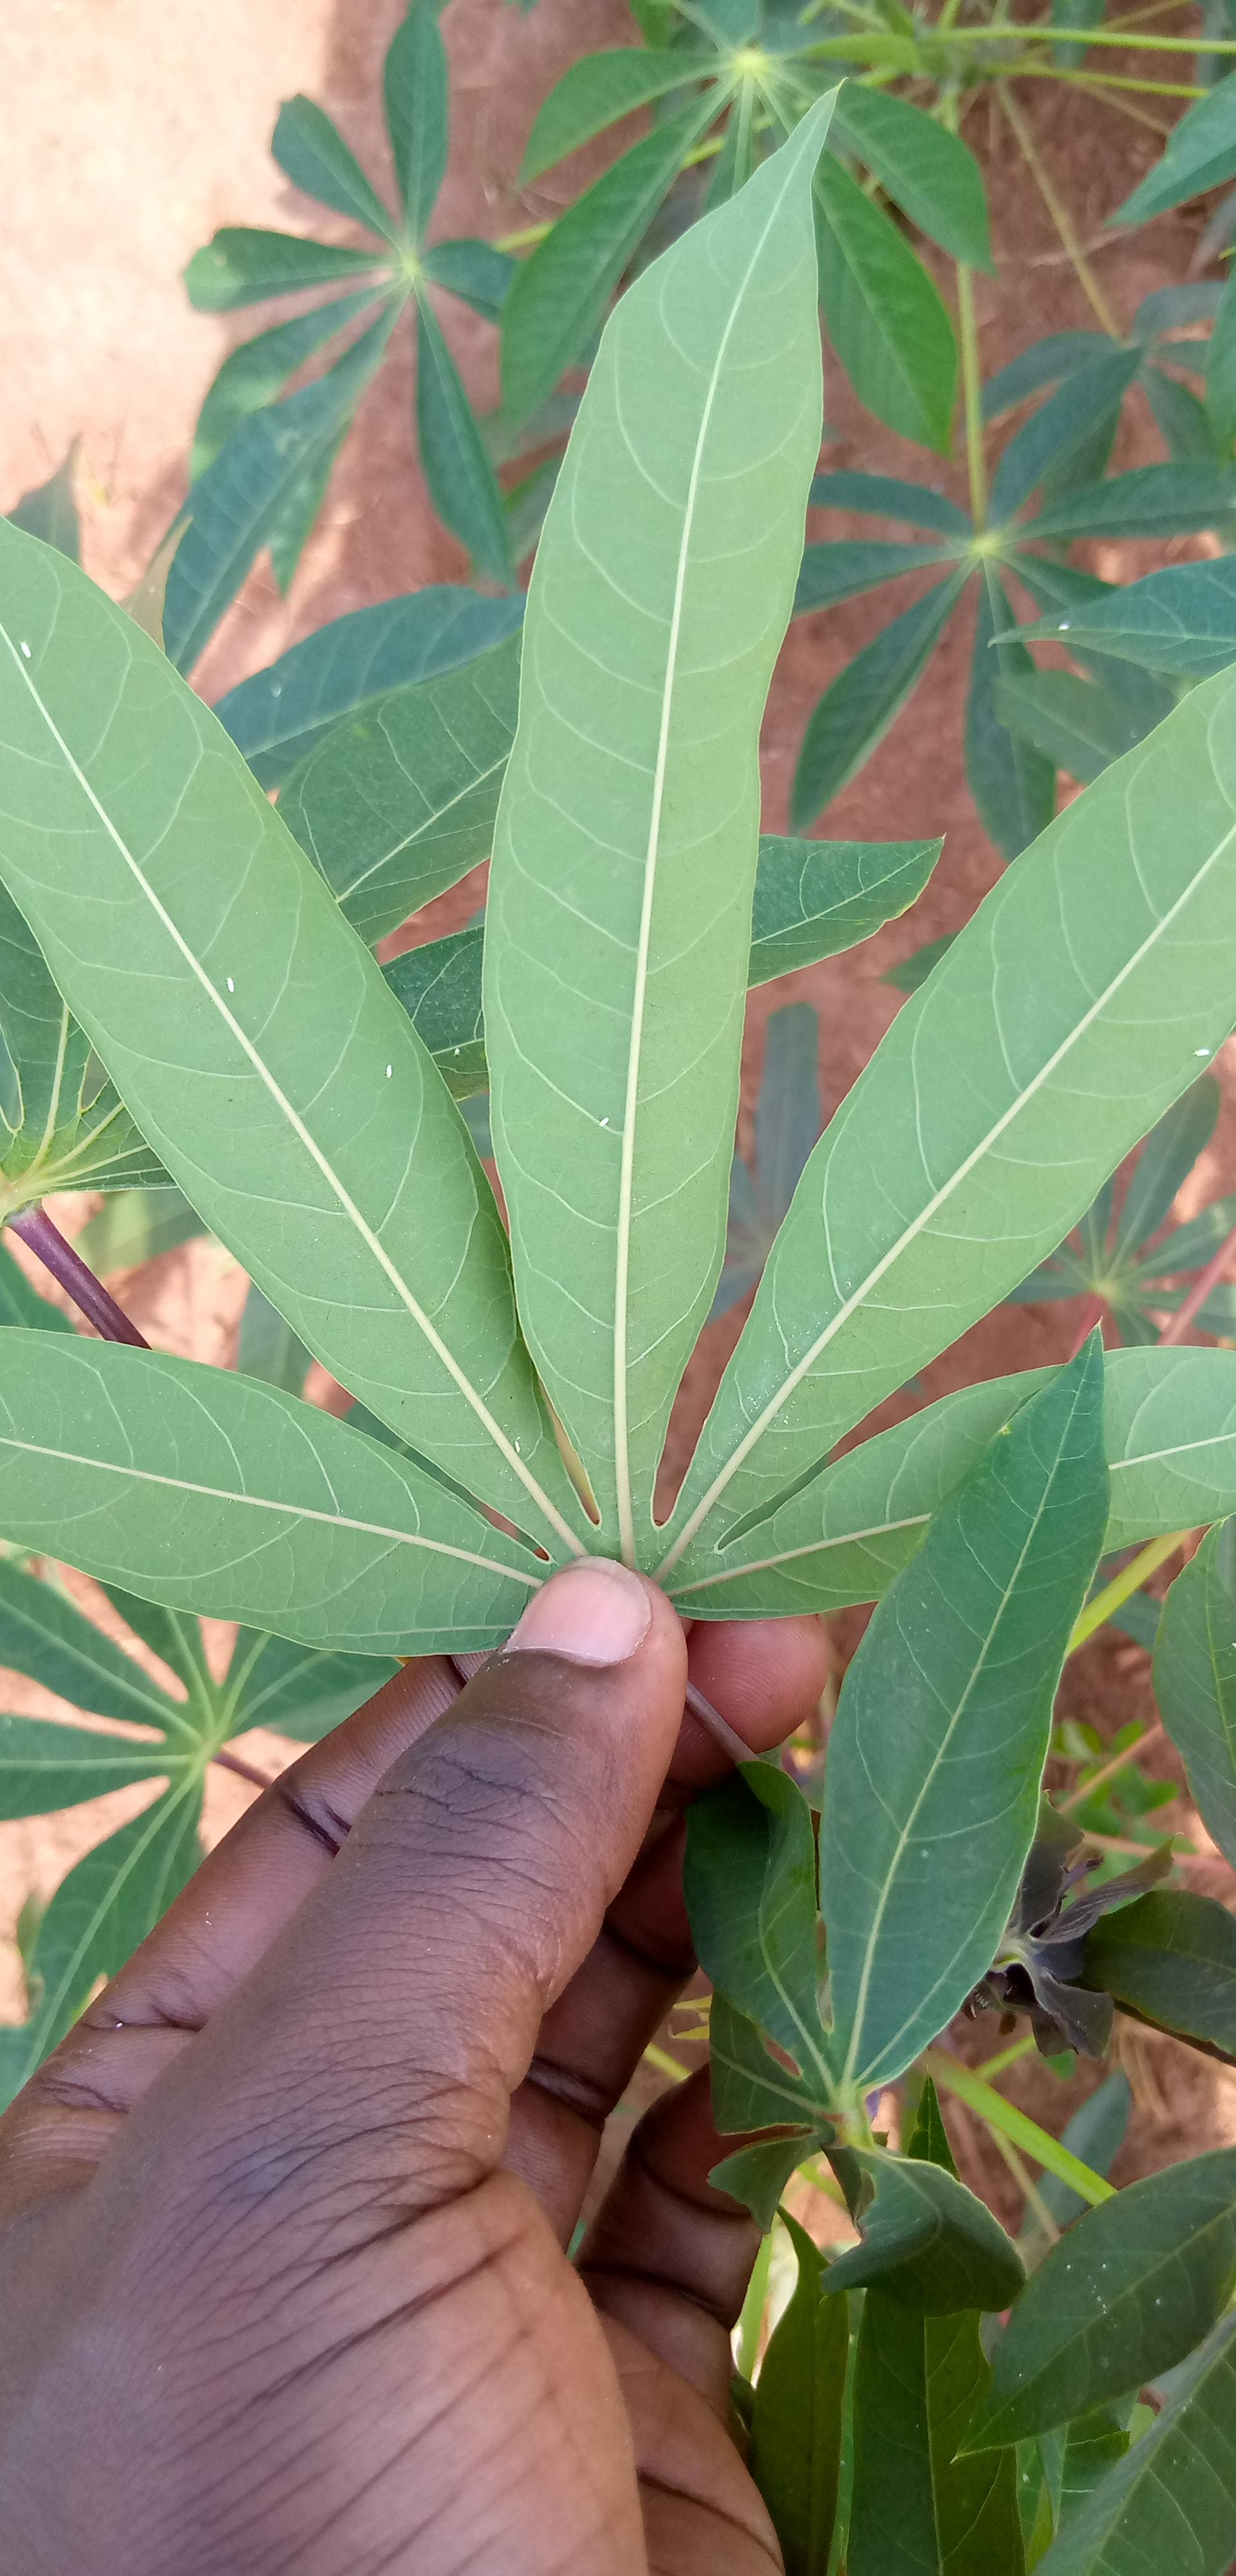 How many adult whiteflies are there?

7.